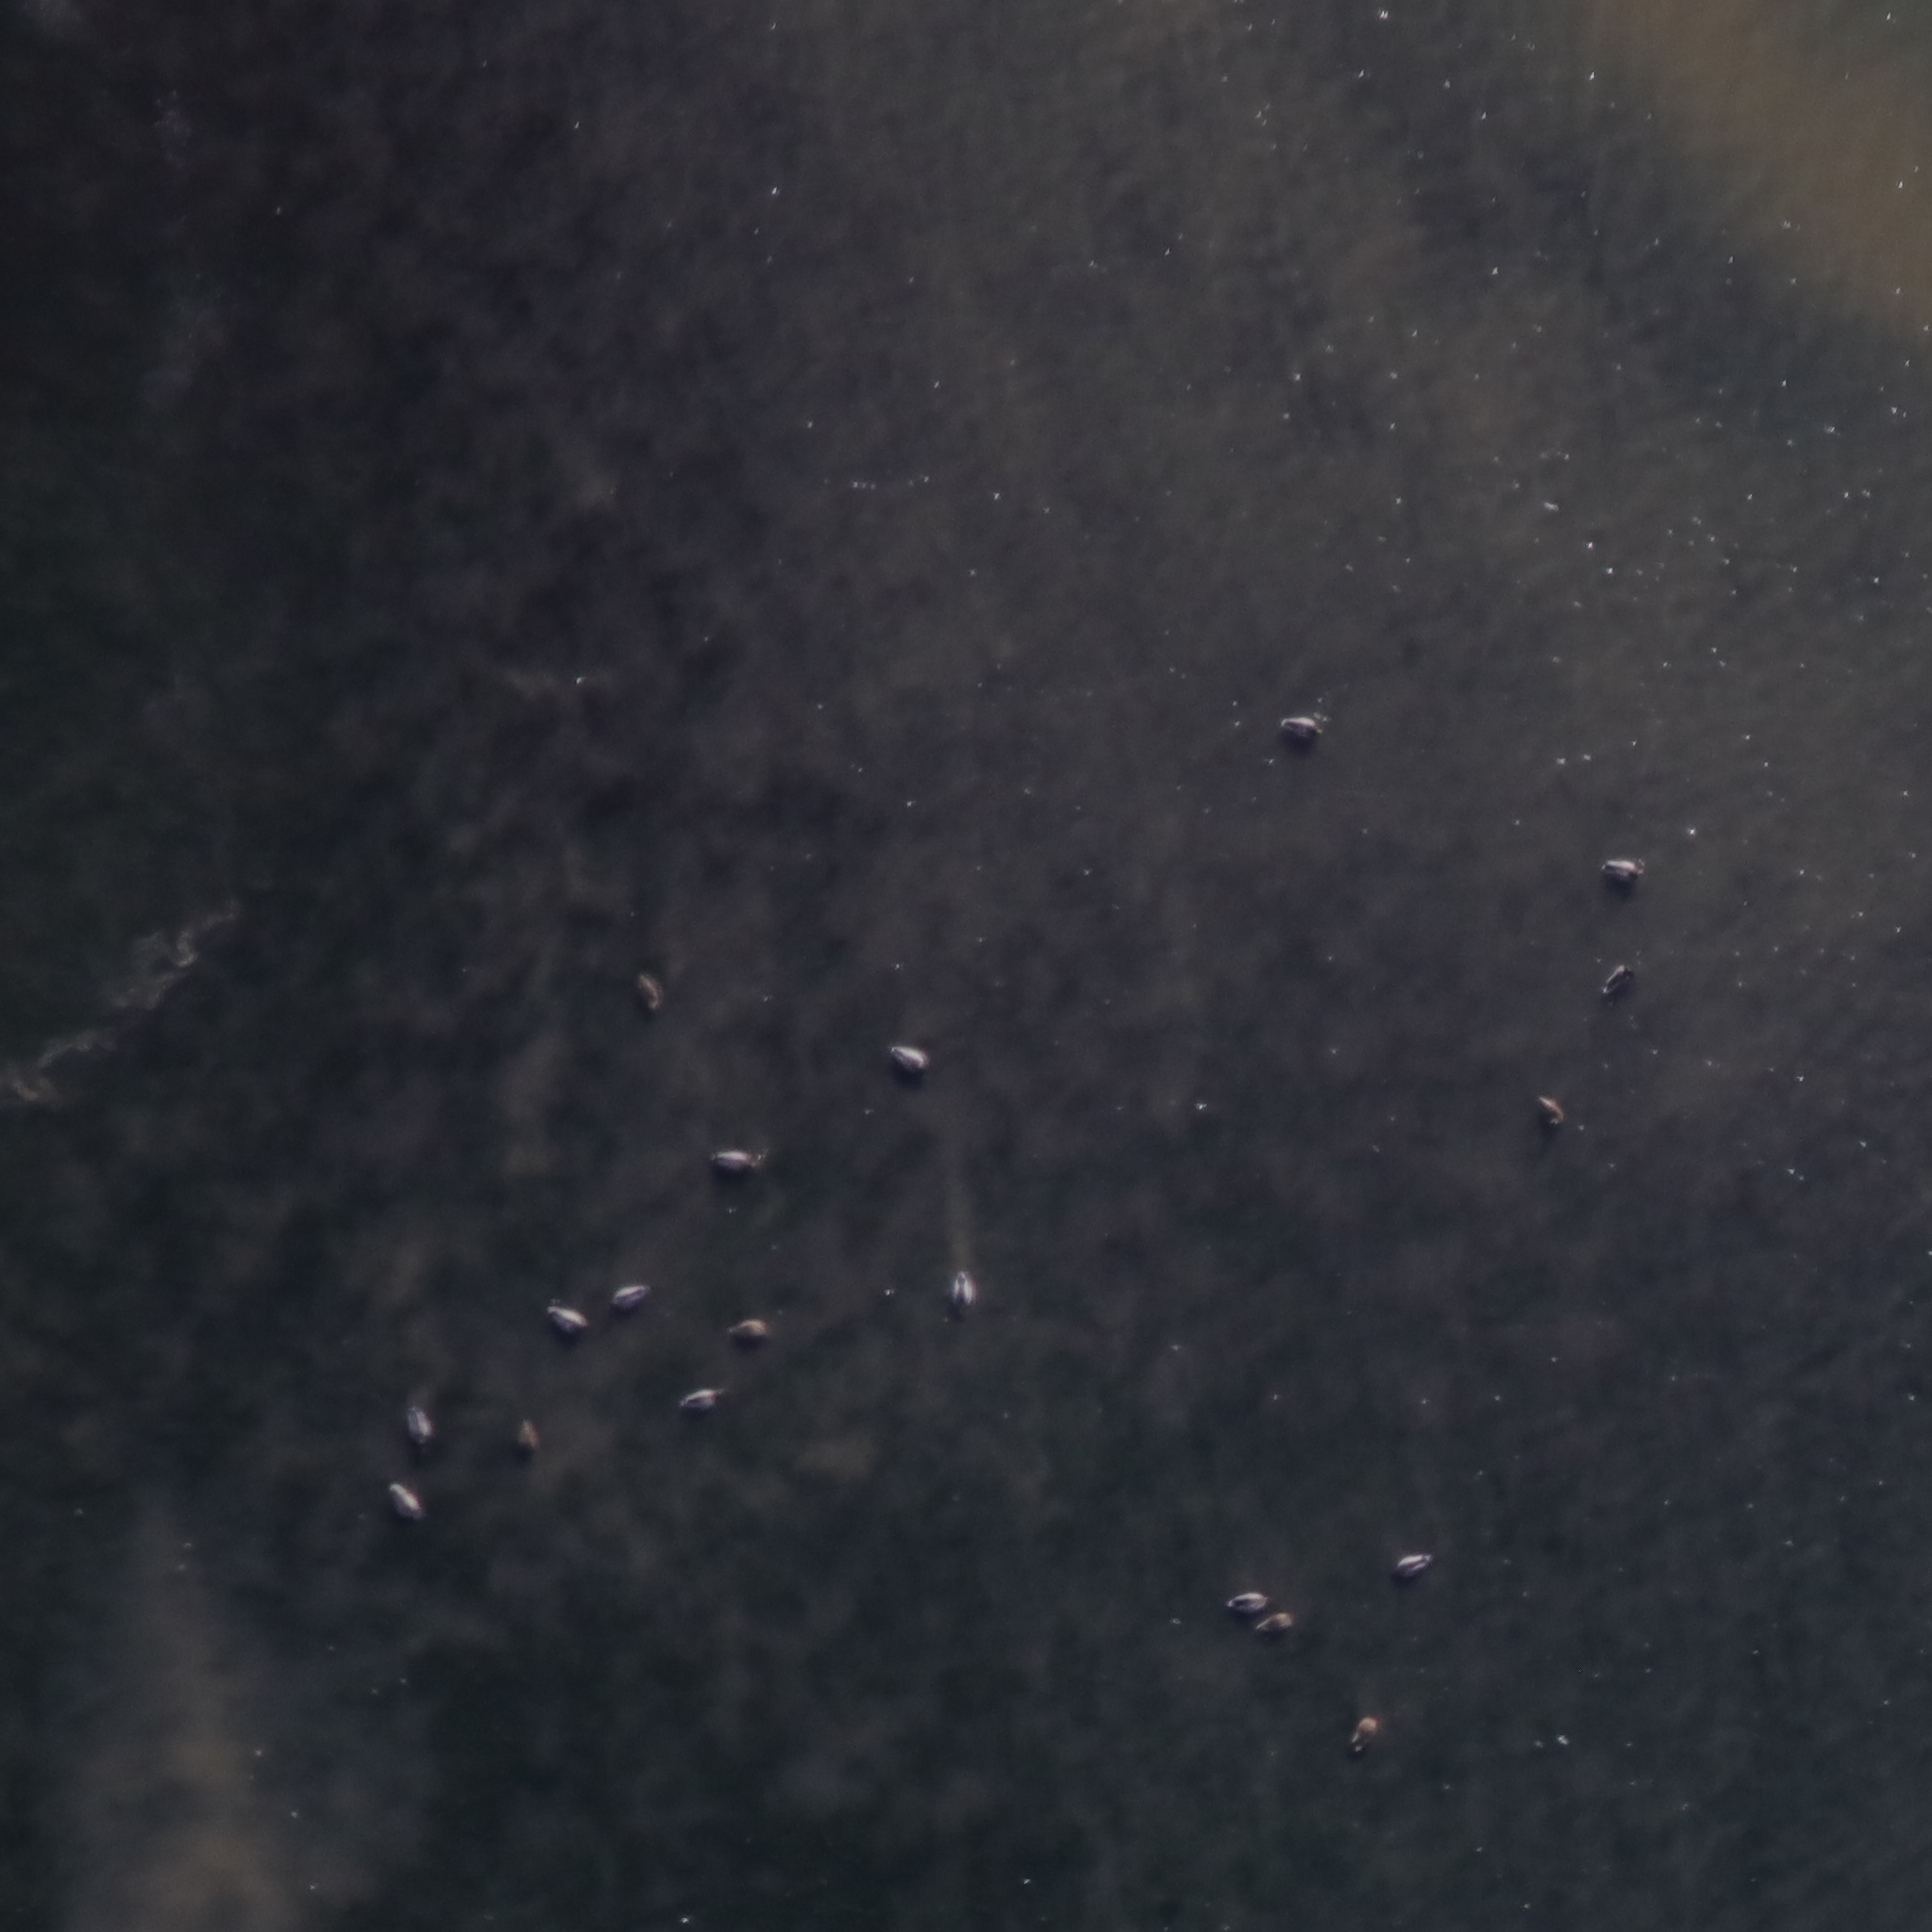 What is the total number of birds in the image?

19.